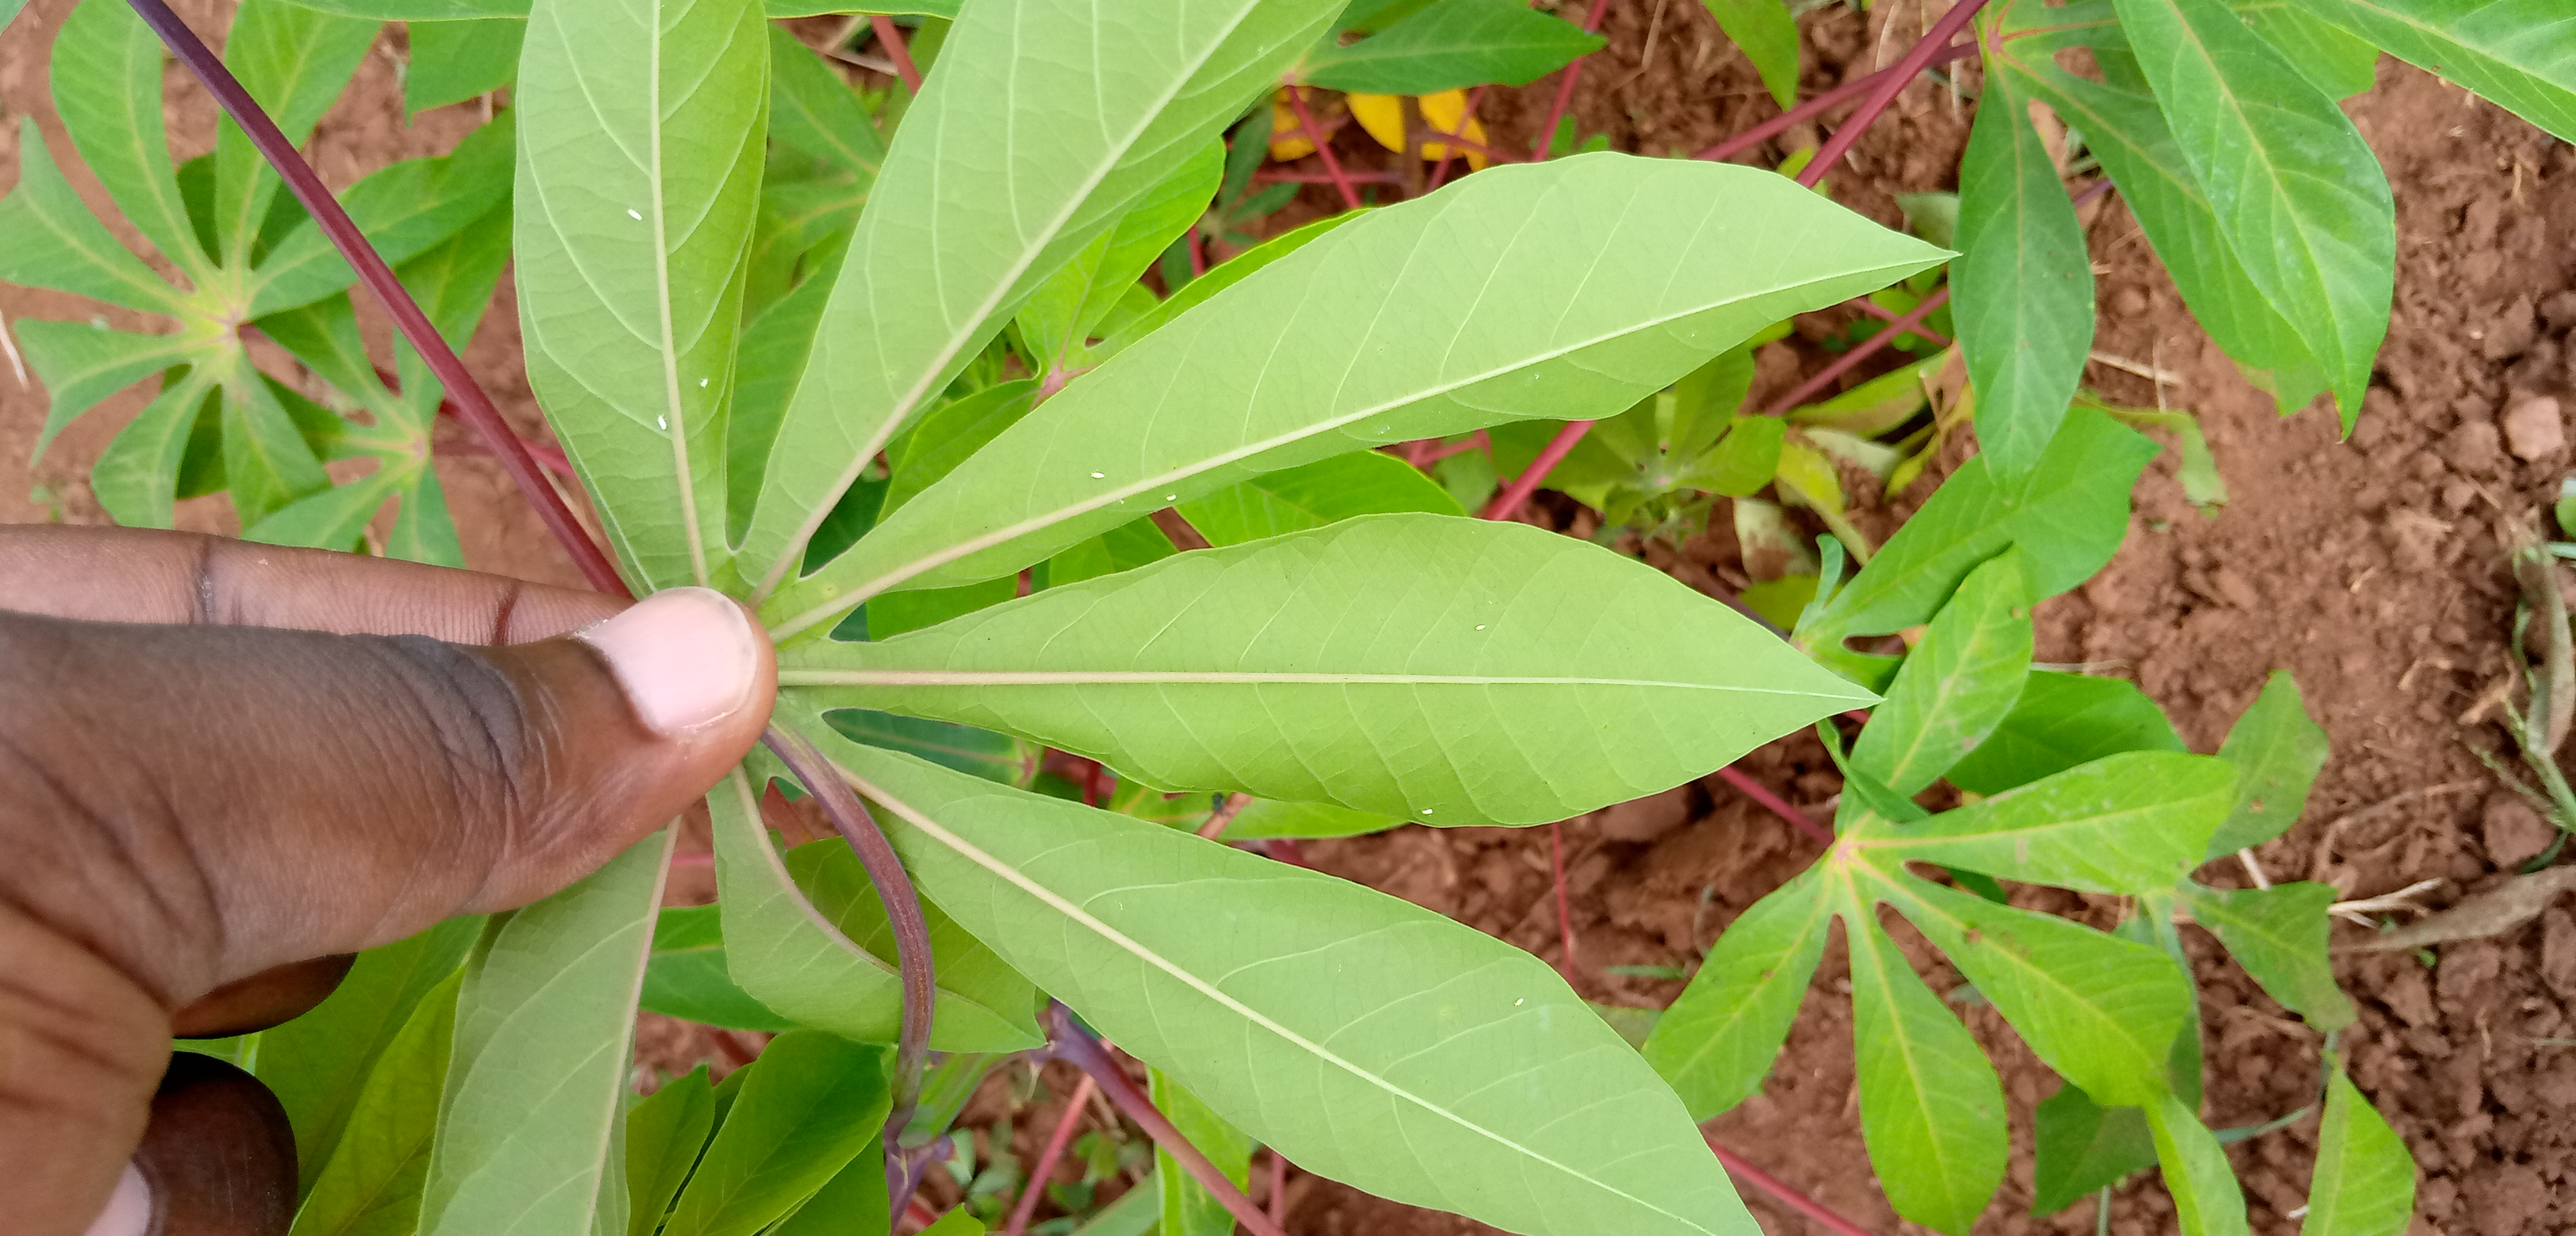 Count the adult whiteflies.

8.